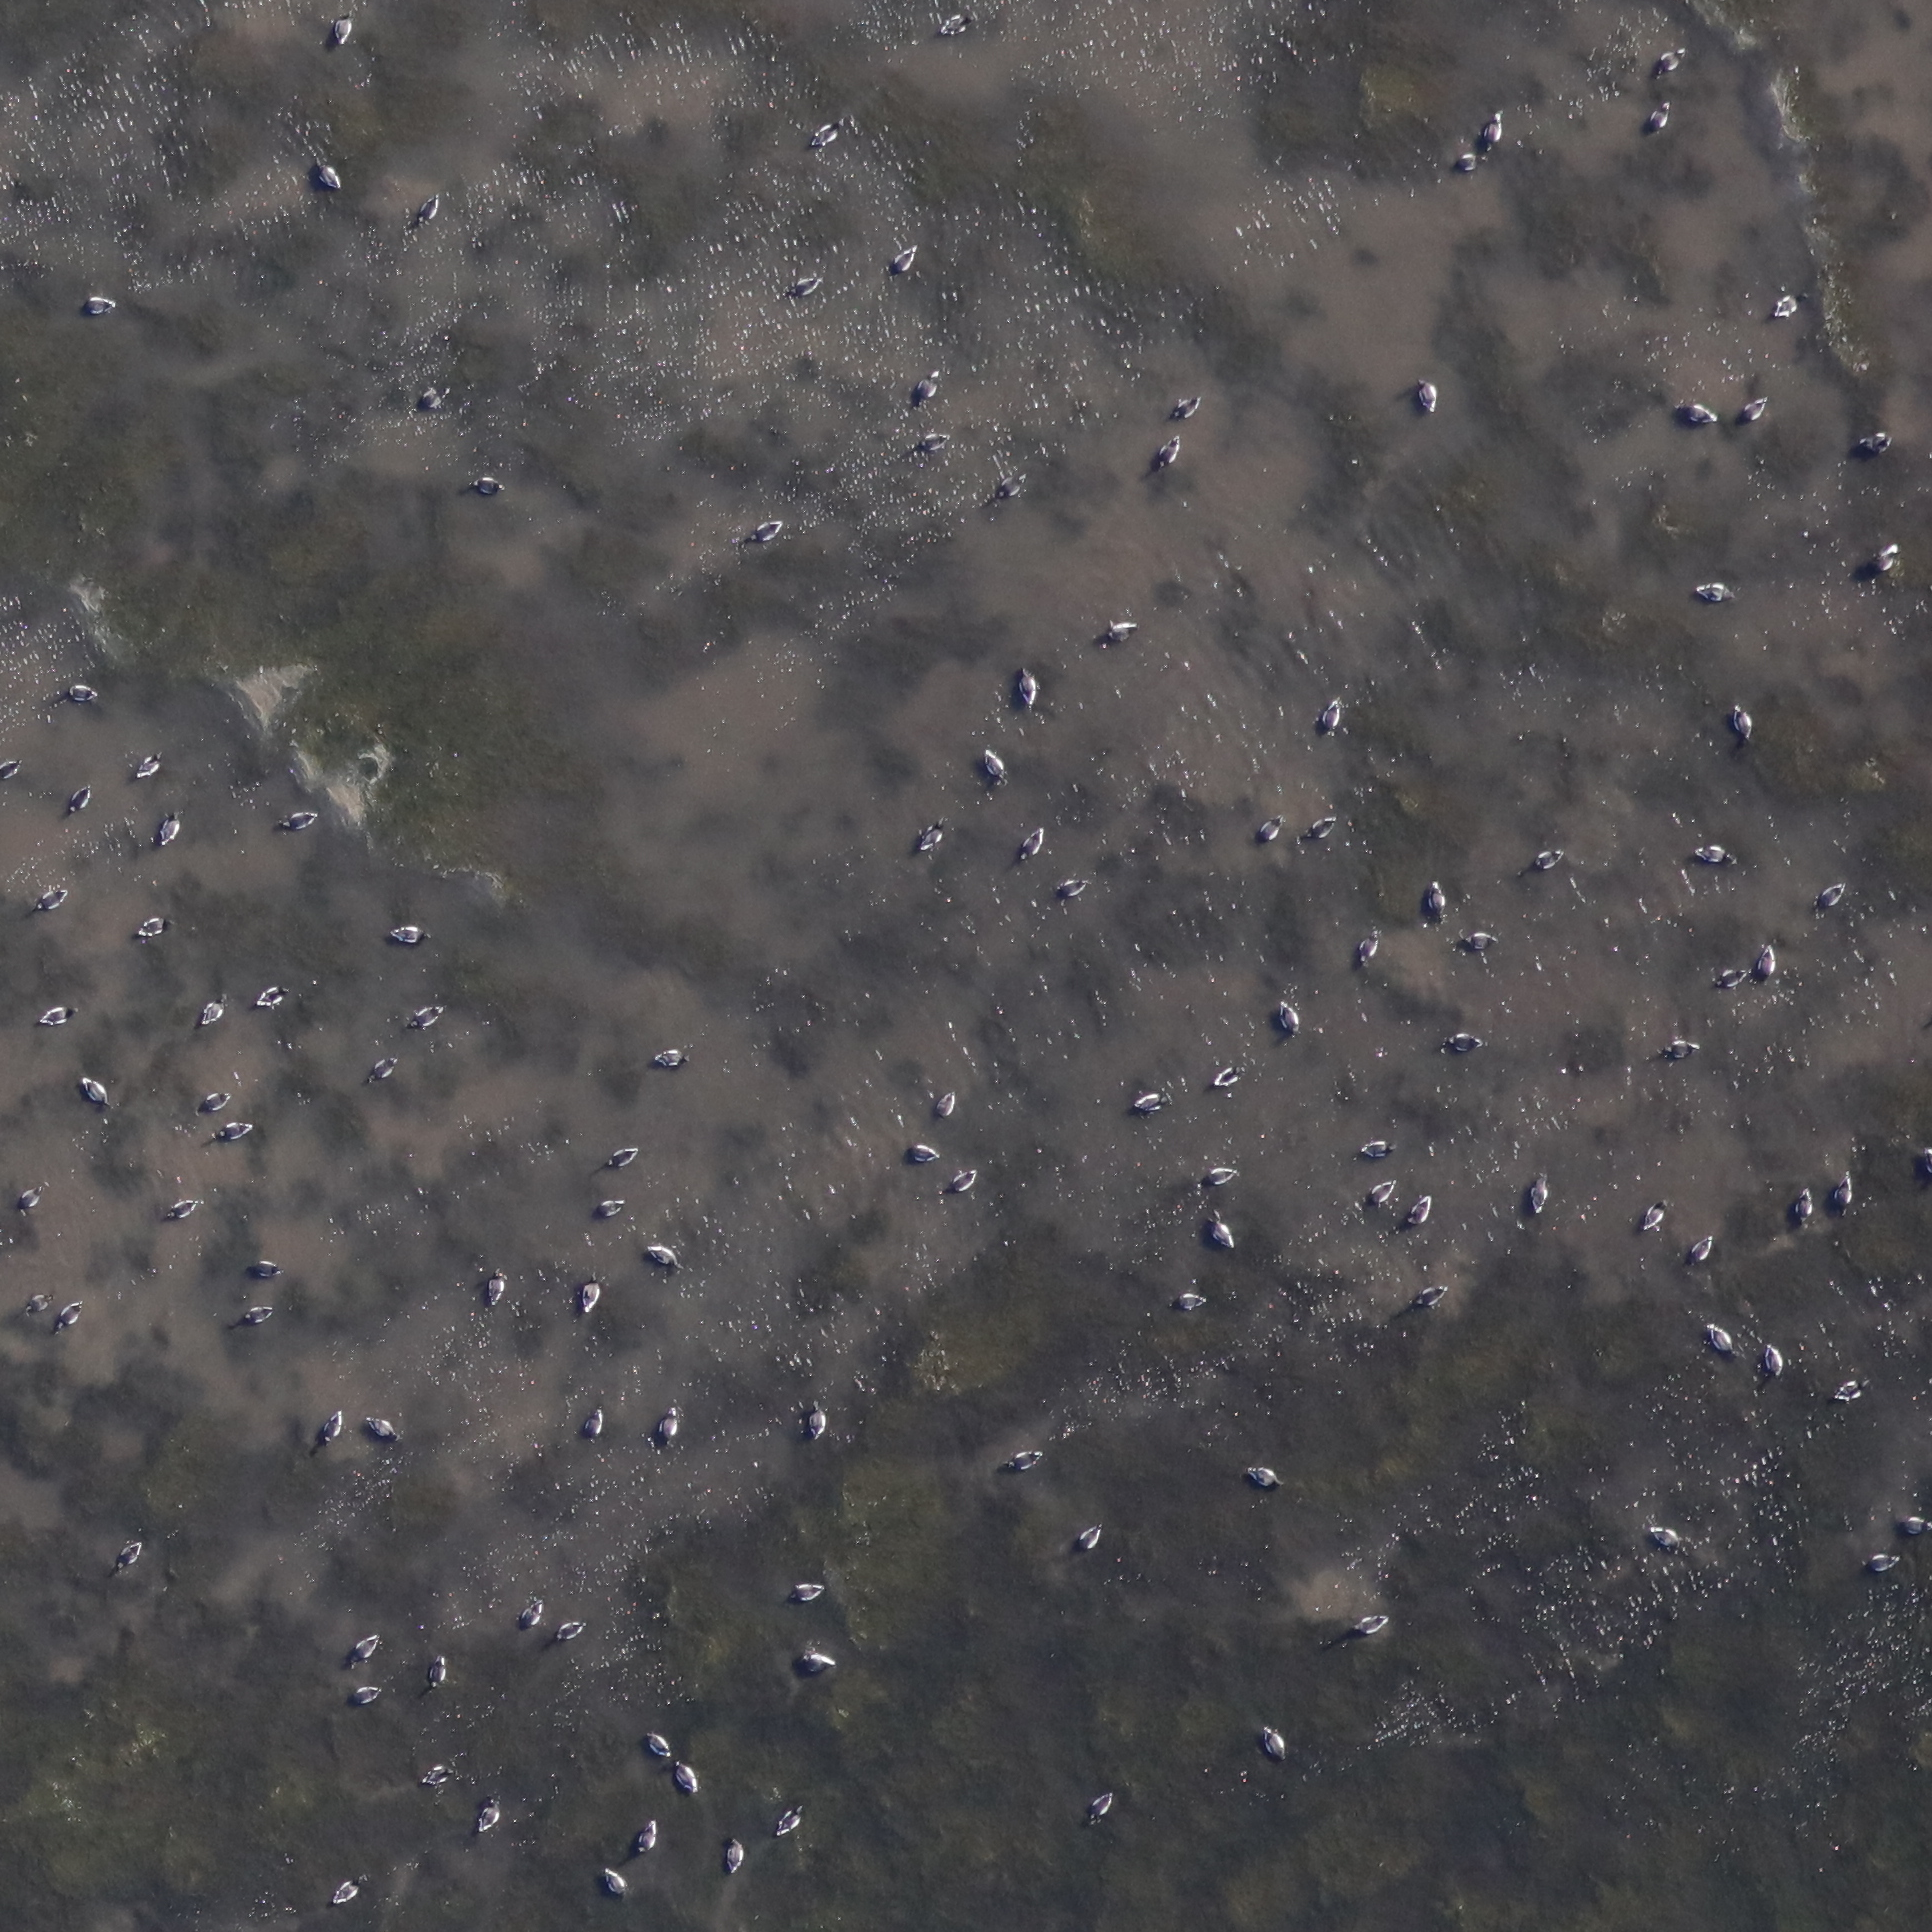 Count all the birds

128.